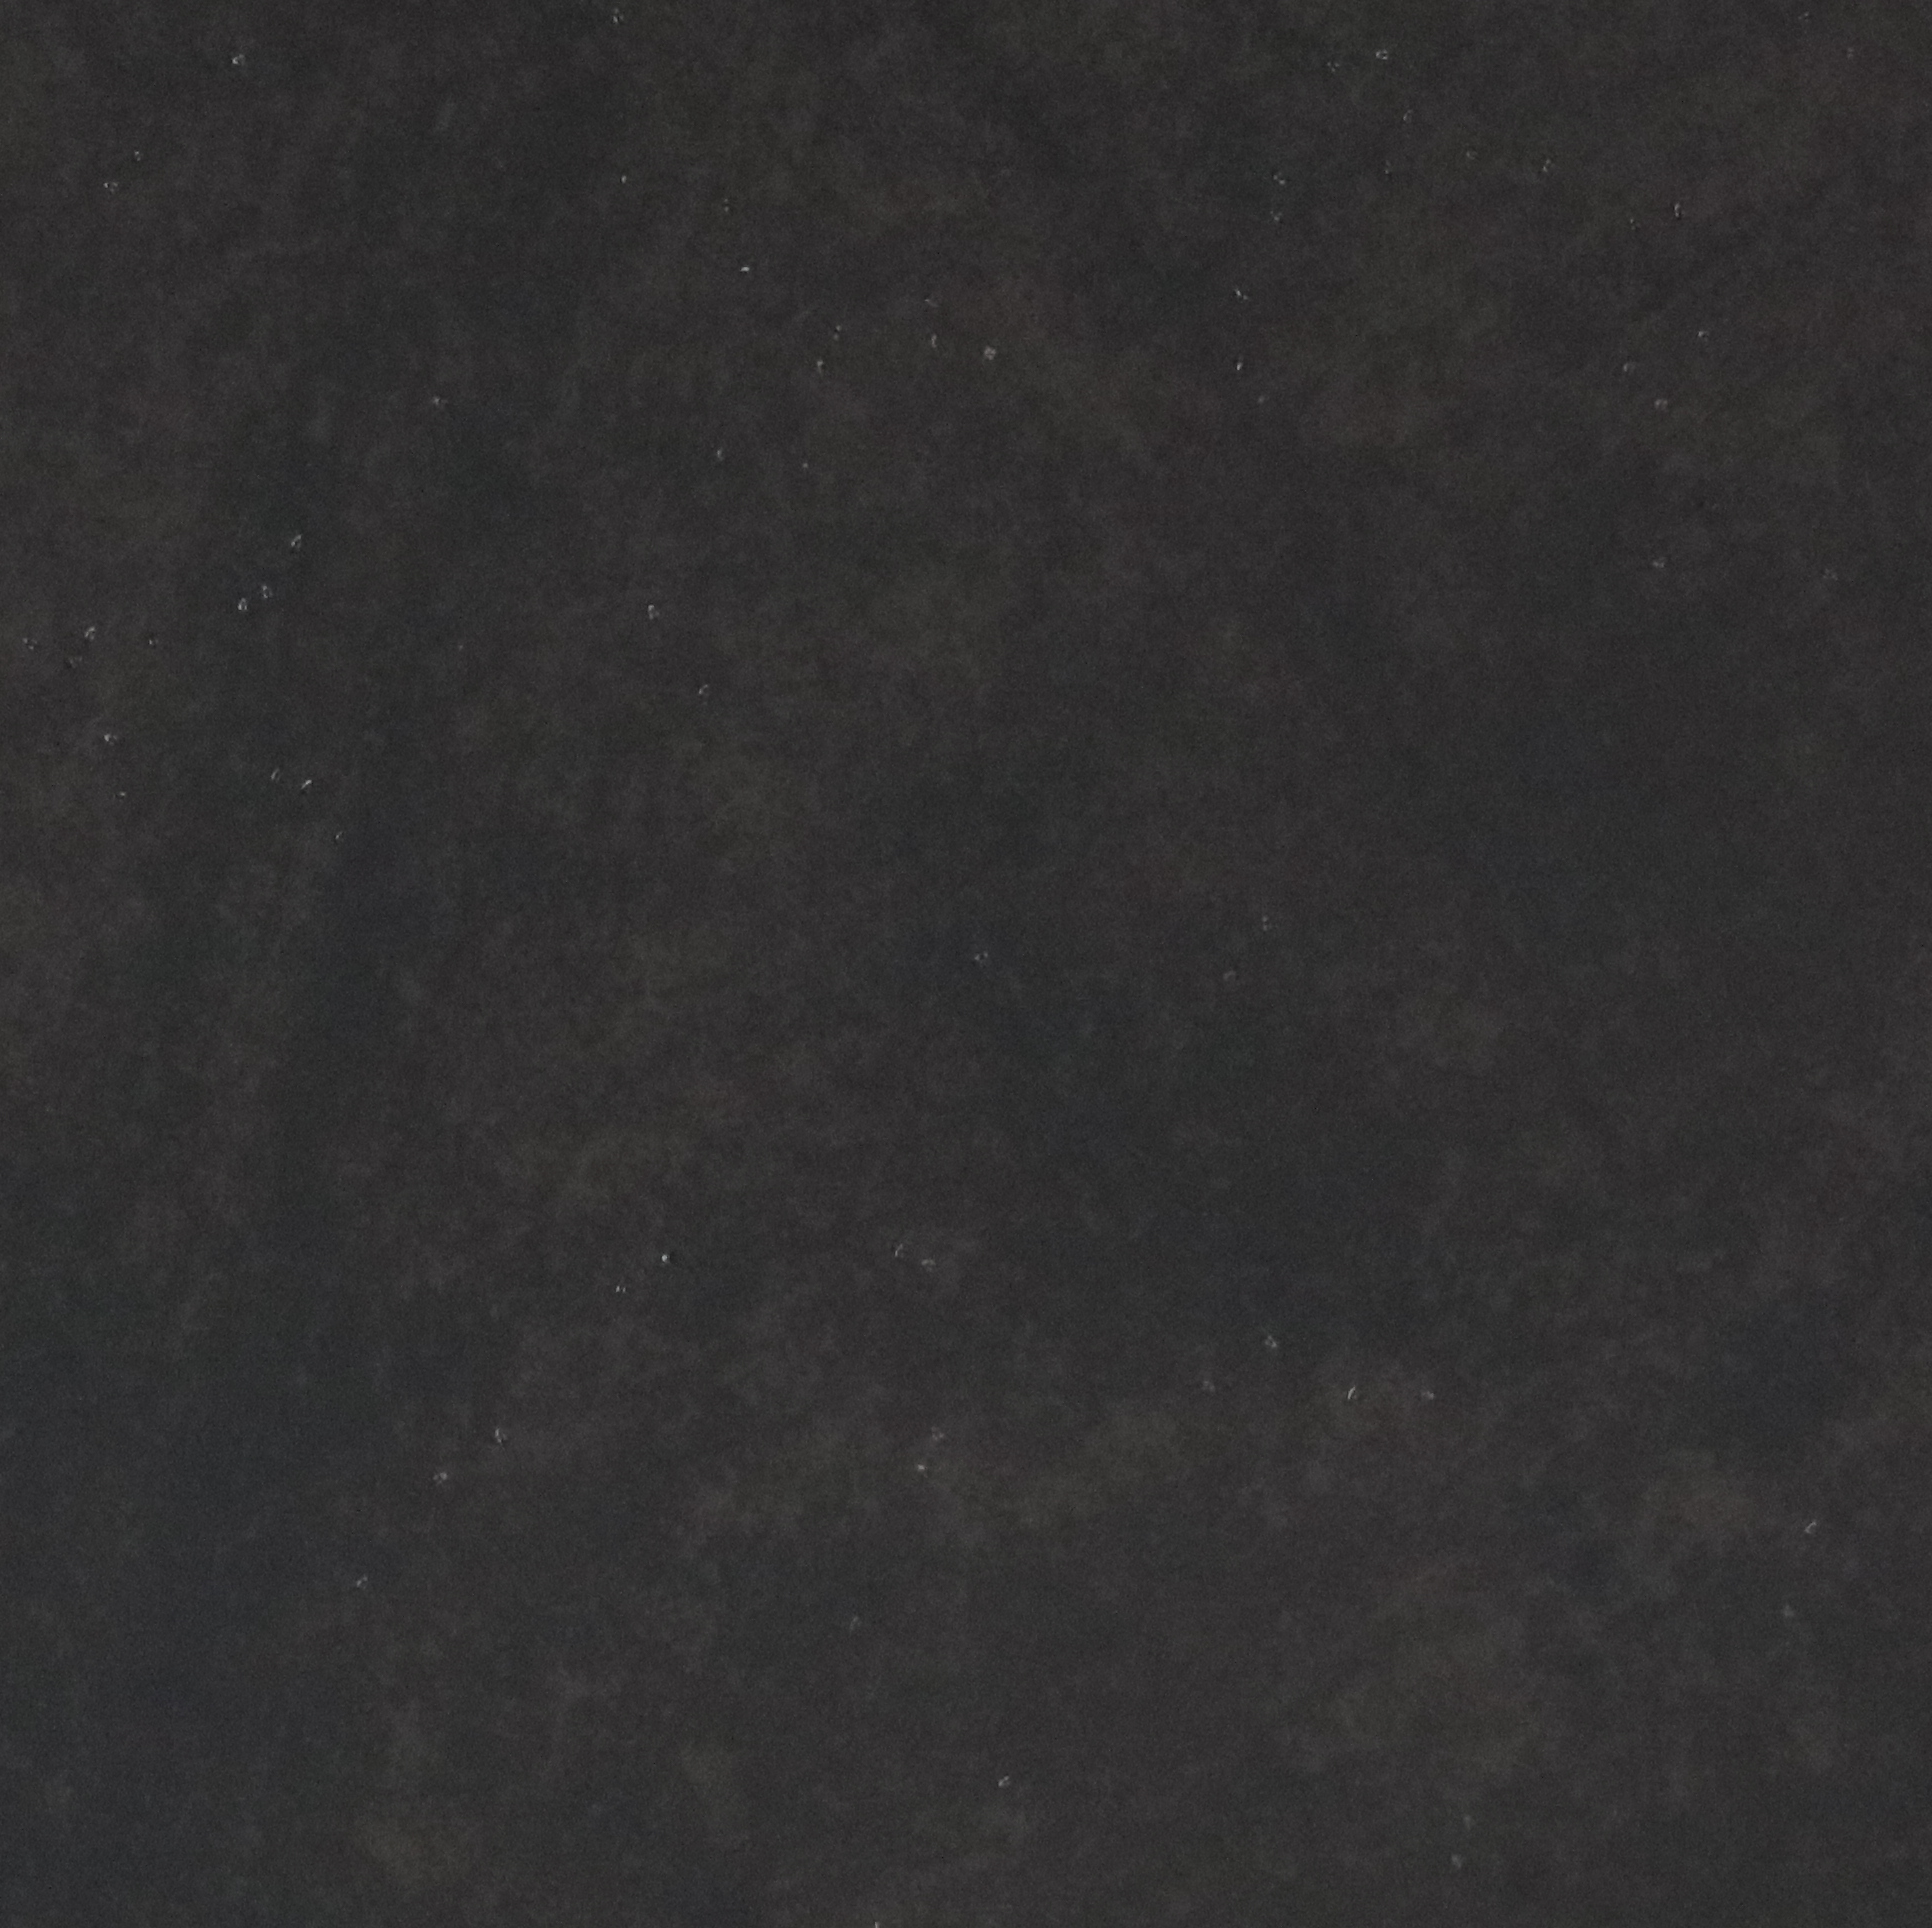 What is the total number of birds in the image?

67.